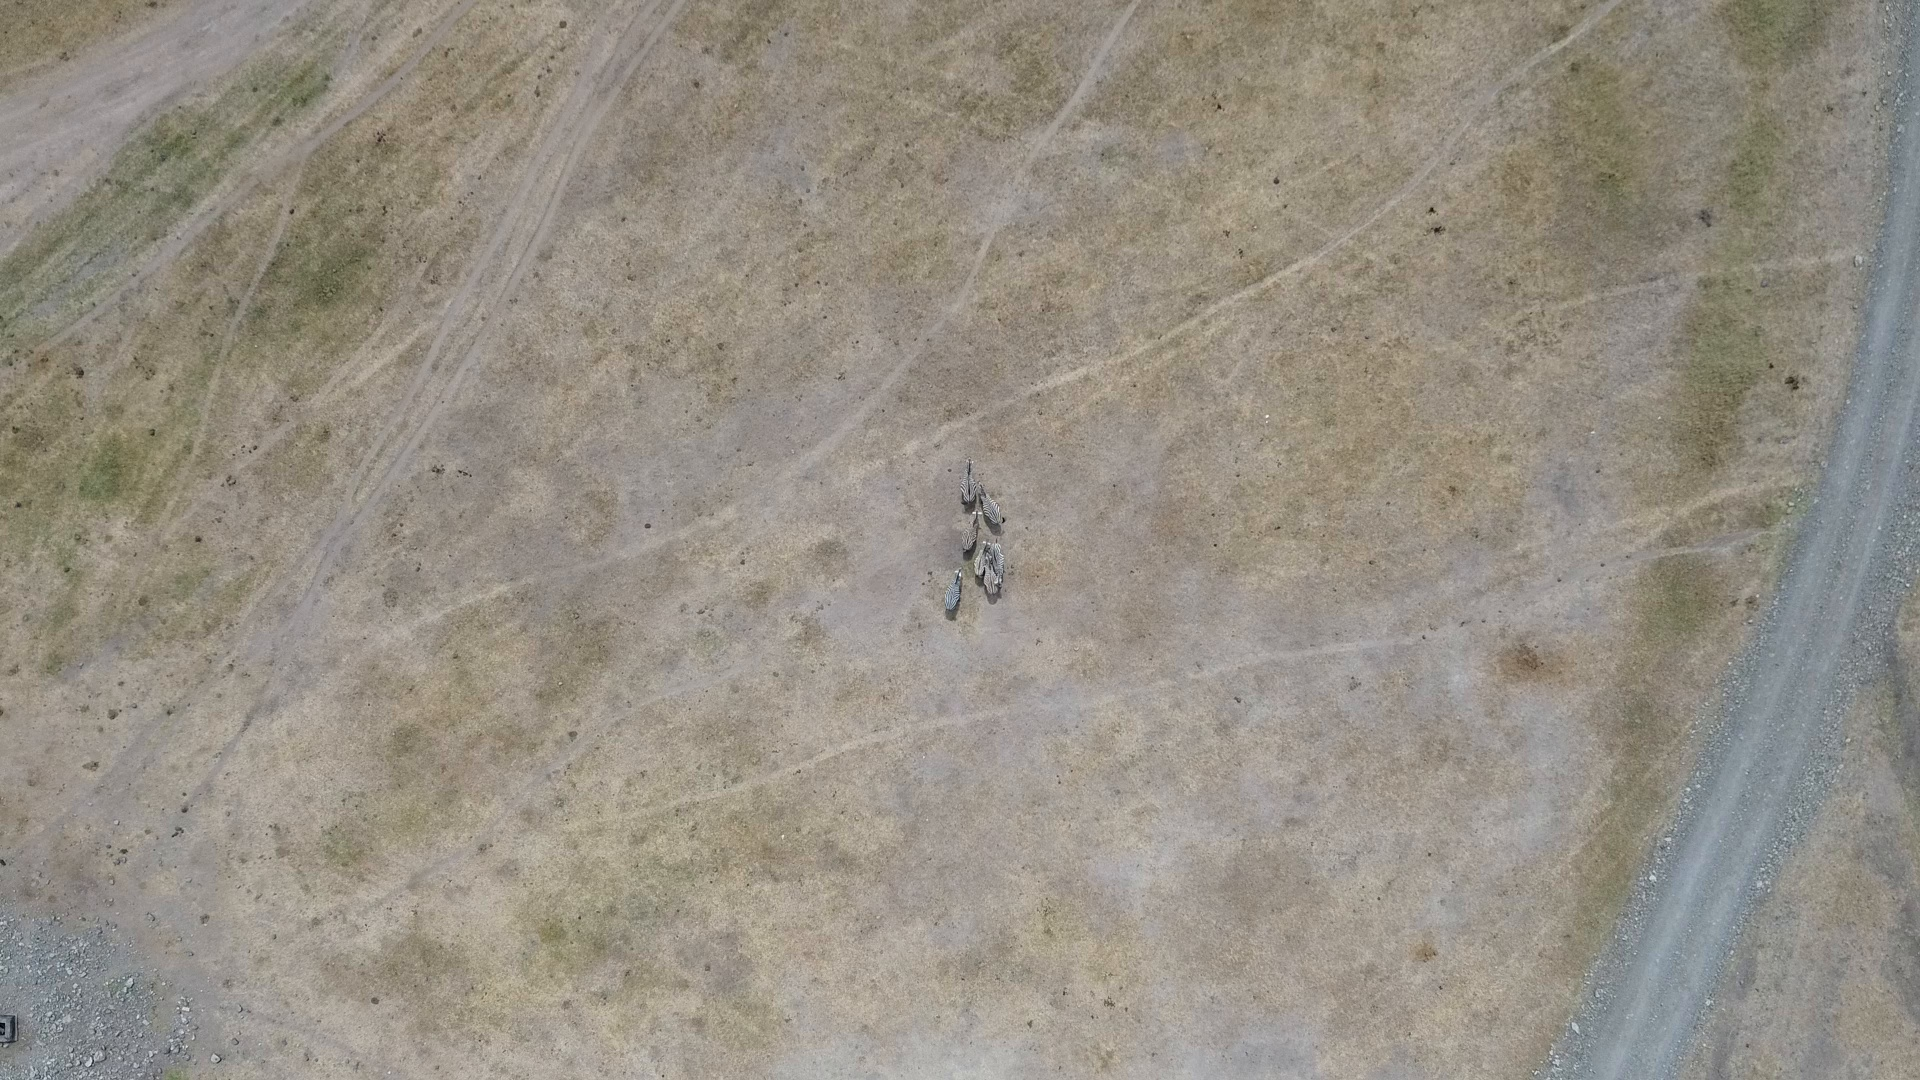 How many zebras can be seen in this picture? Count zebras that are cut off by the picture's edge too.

7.